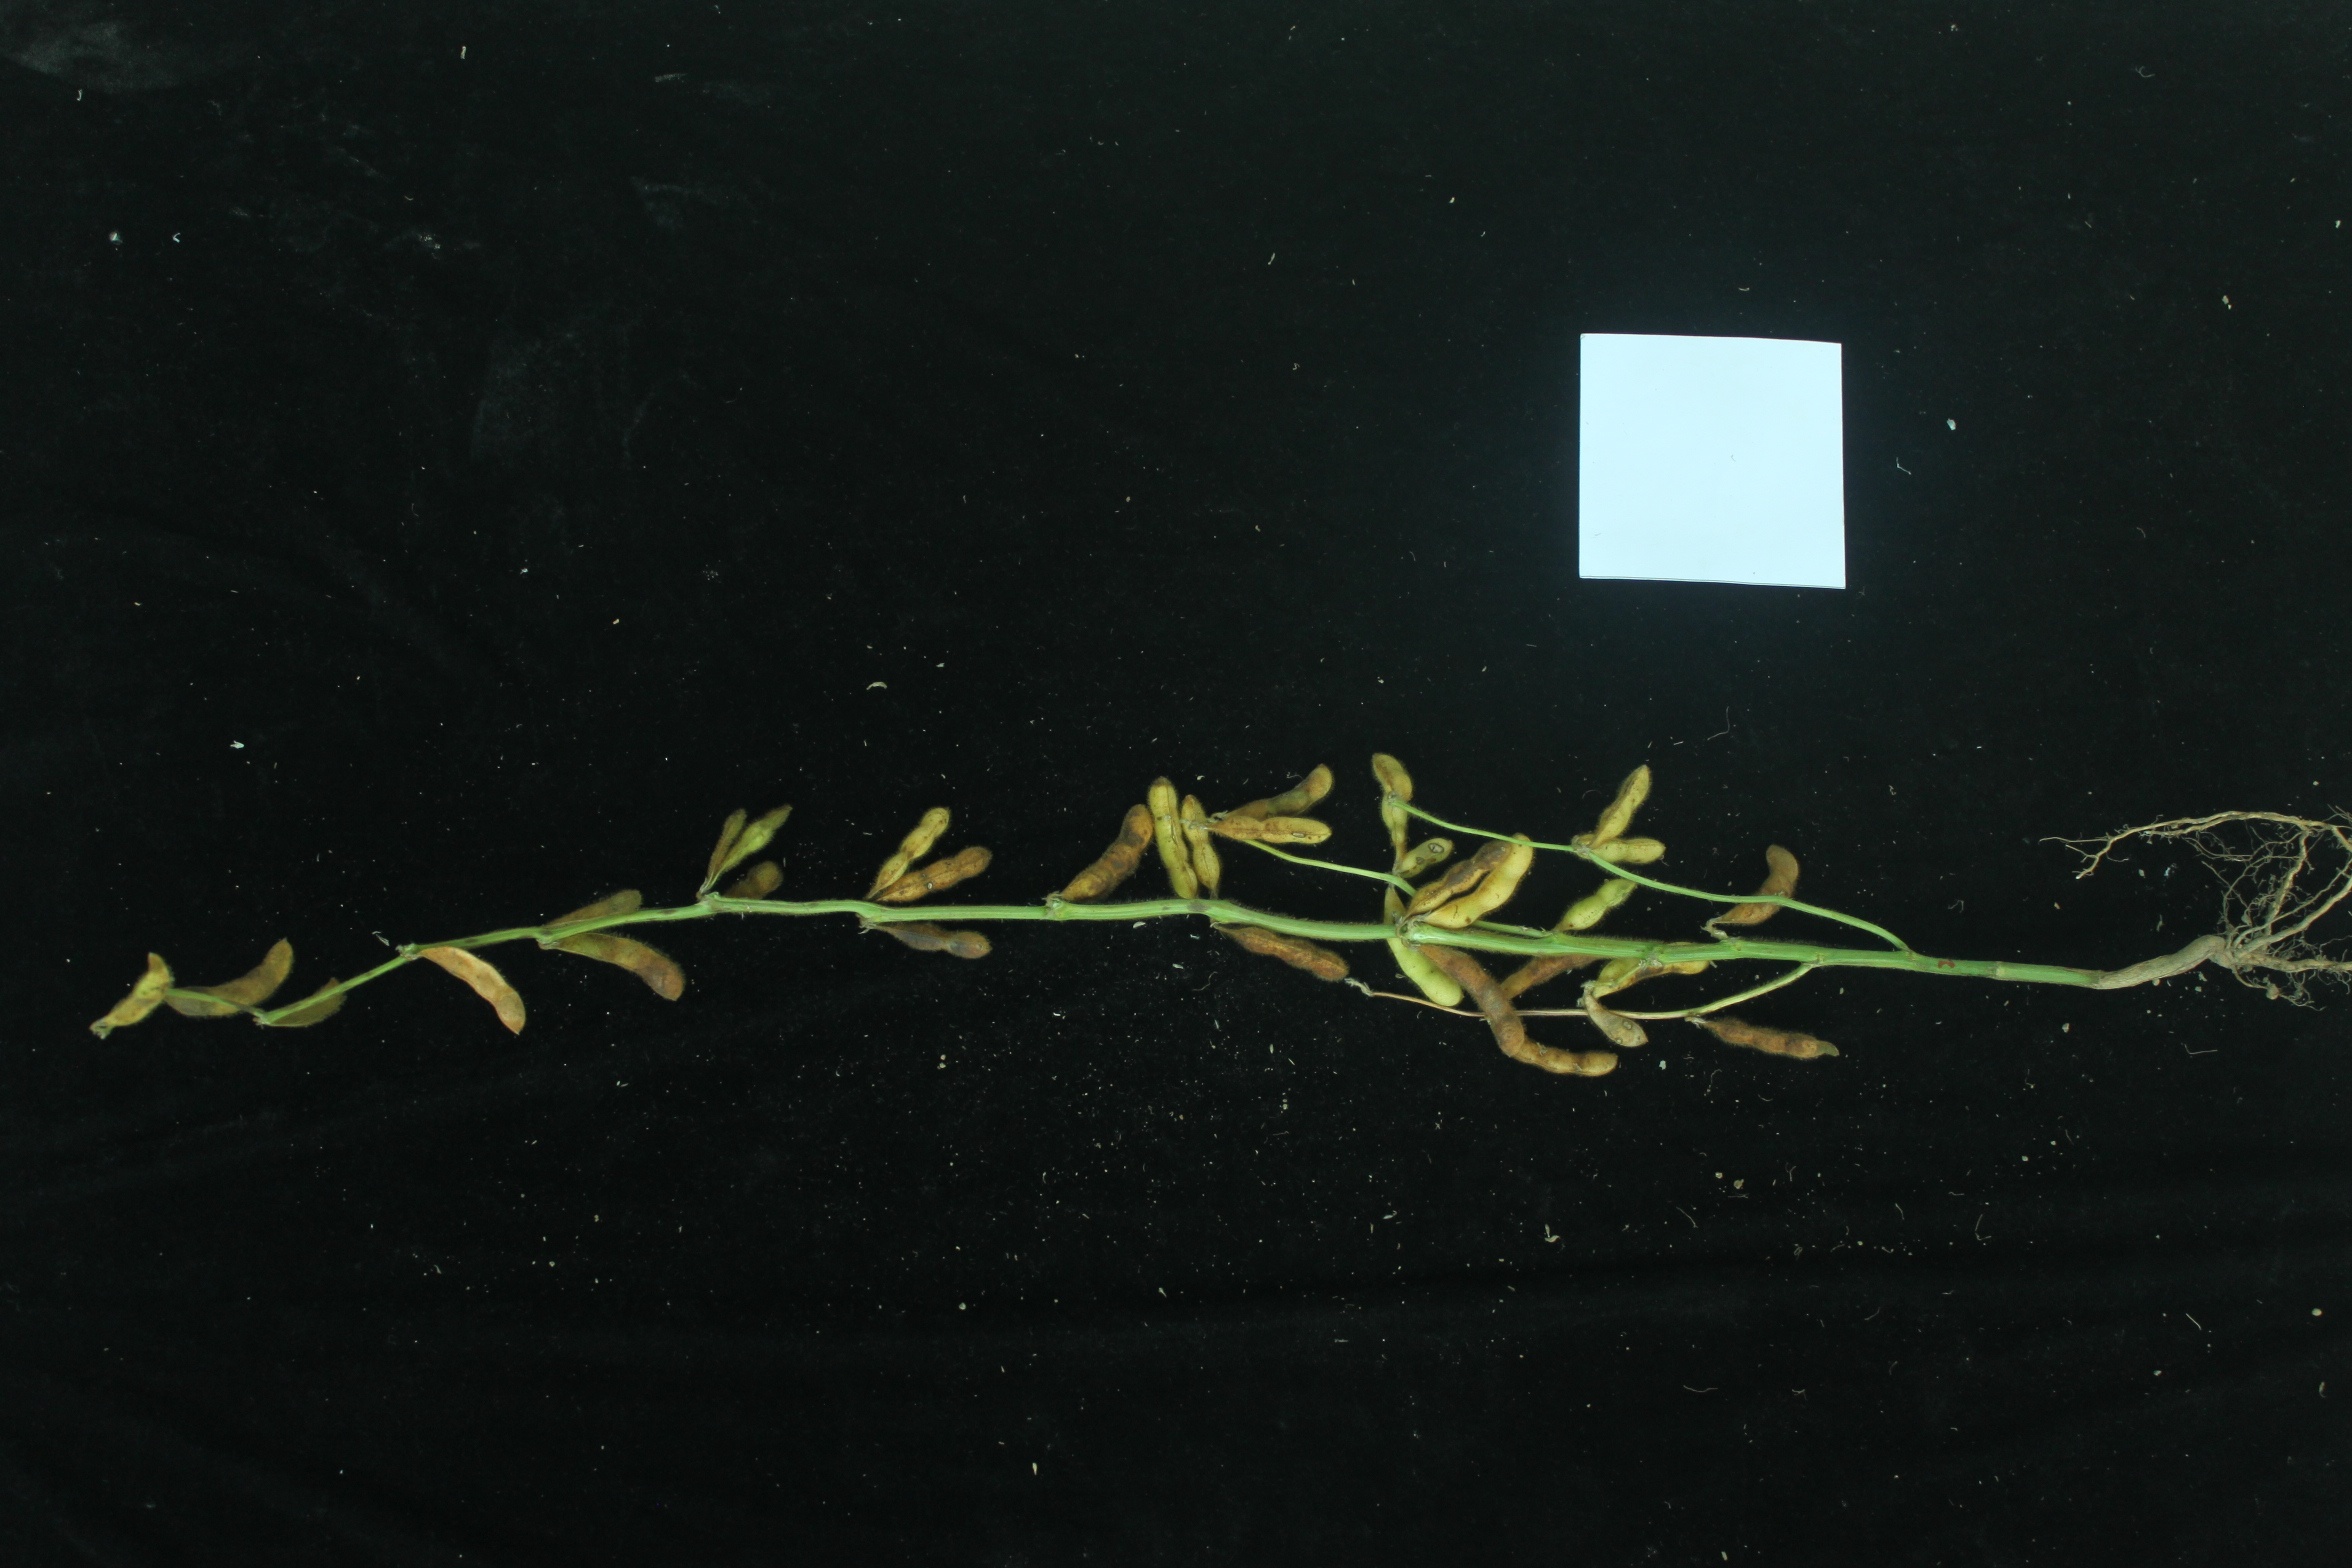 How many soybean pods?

33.